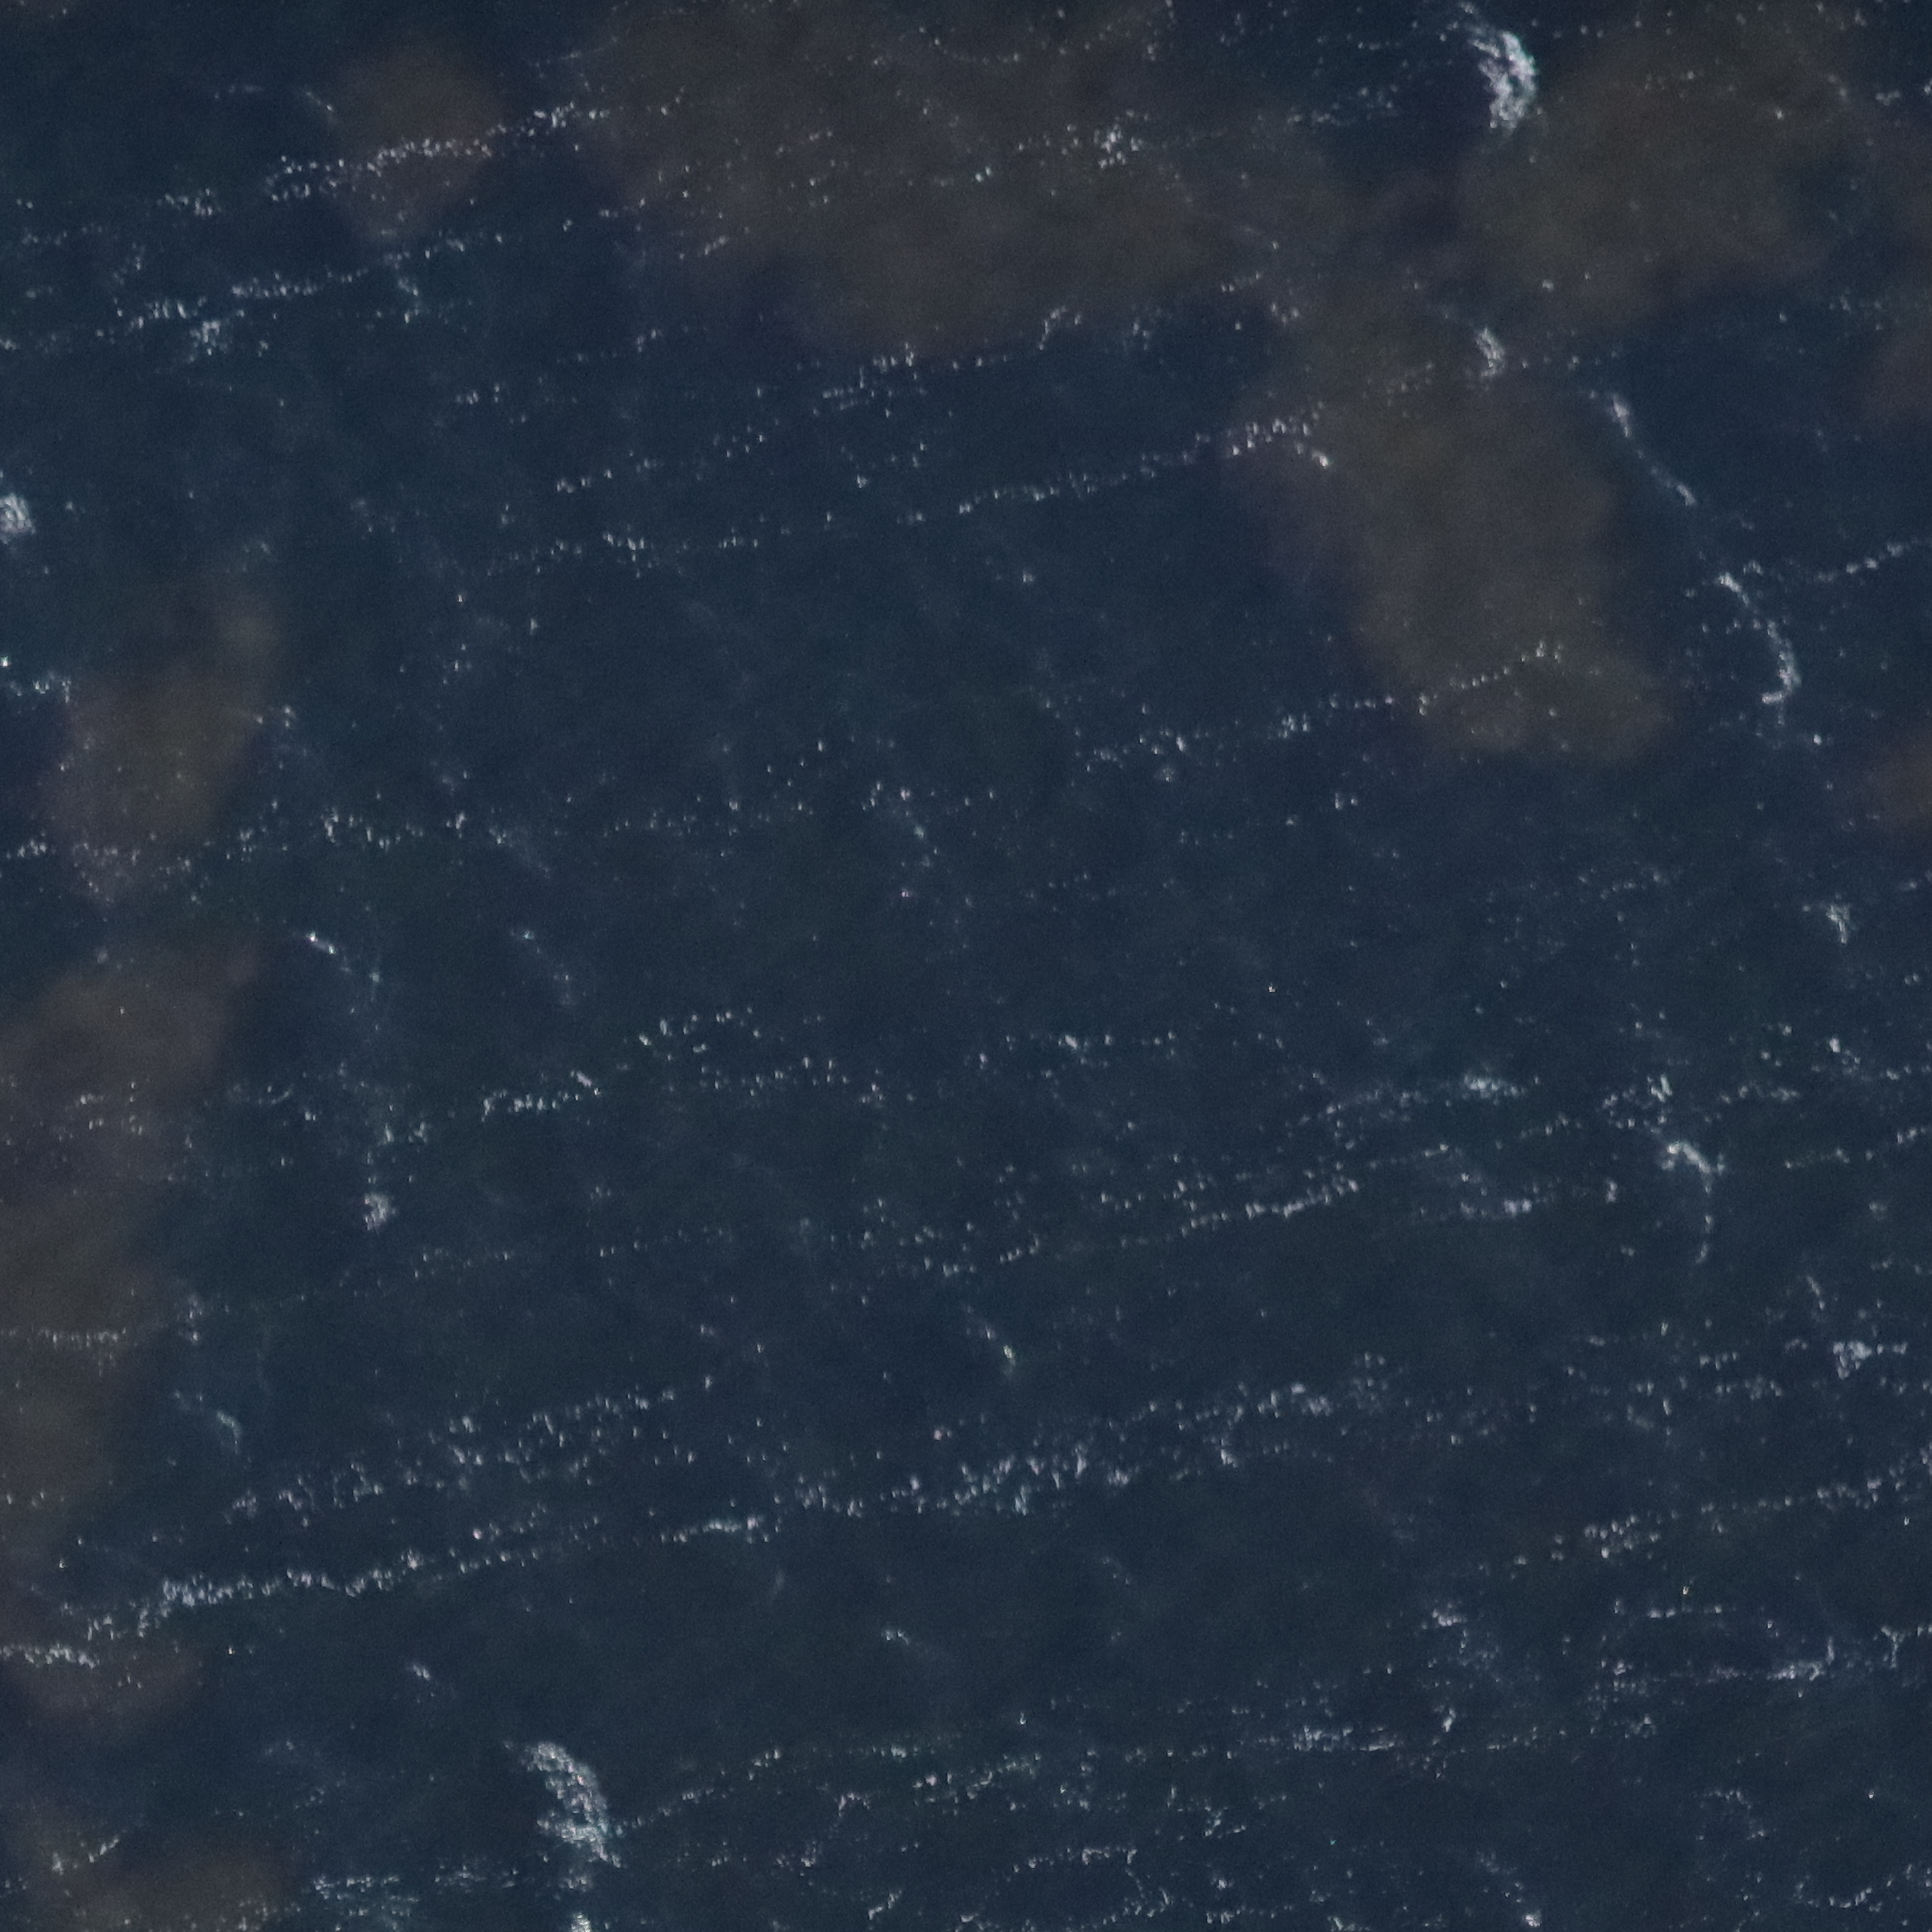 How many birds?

0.